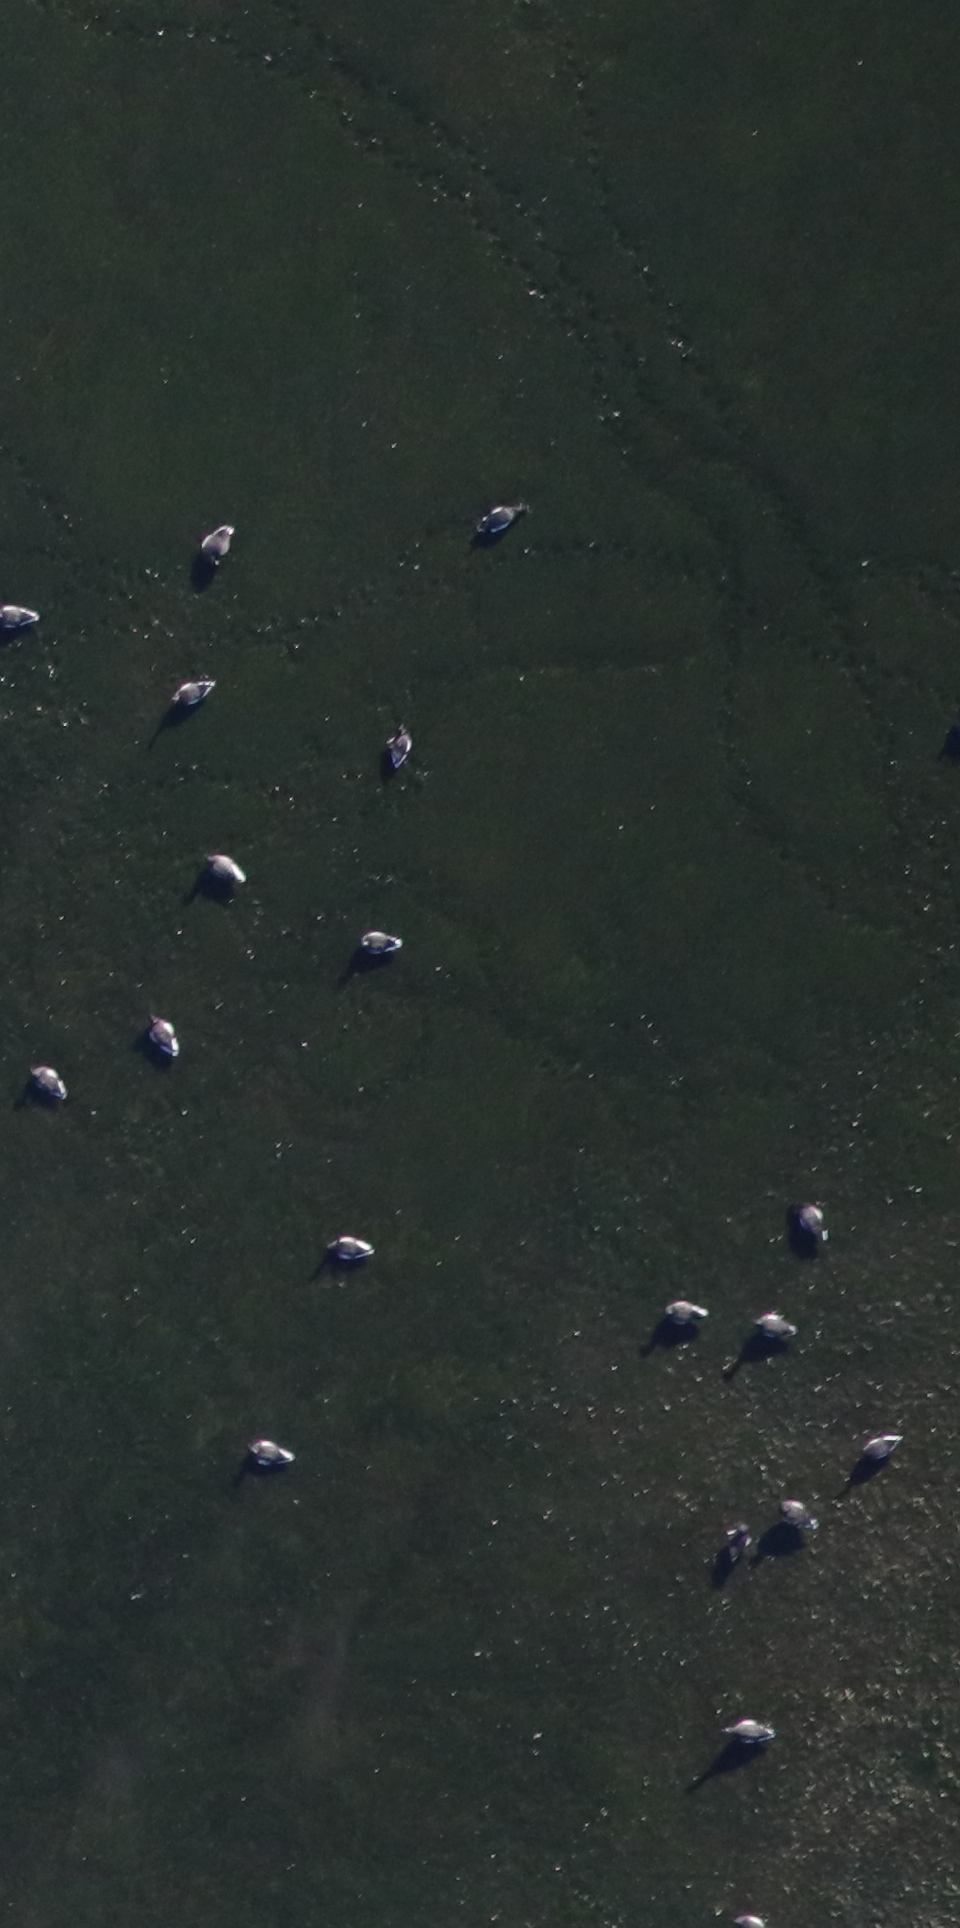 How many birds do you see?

18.